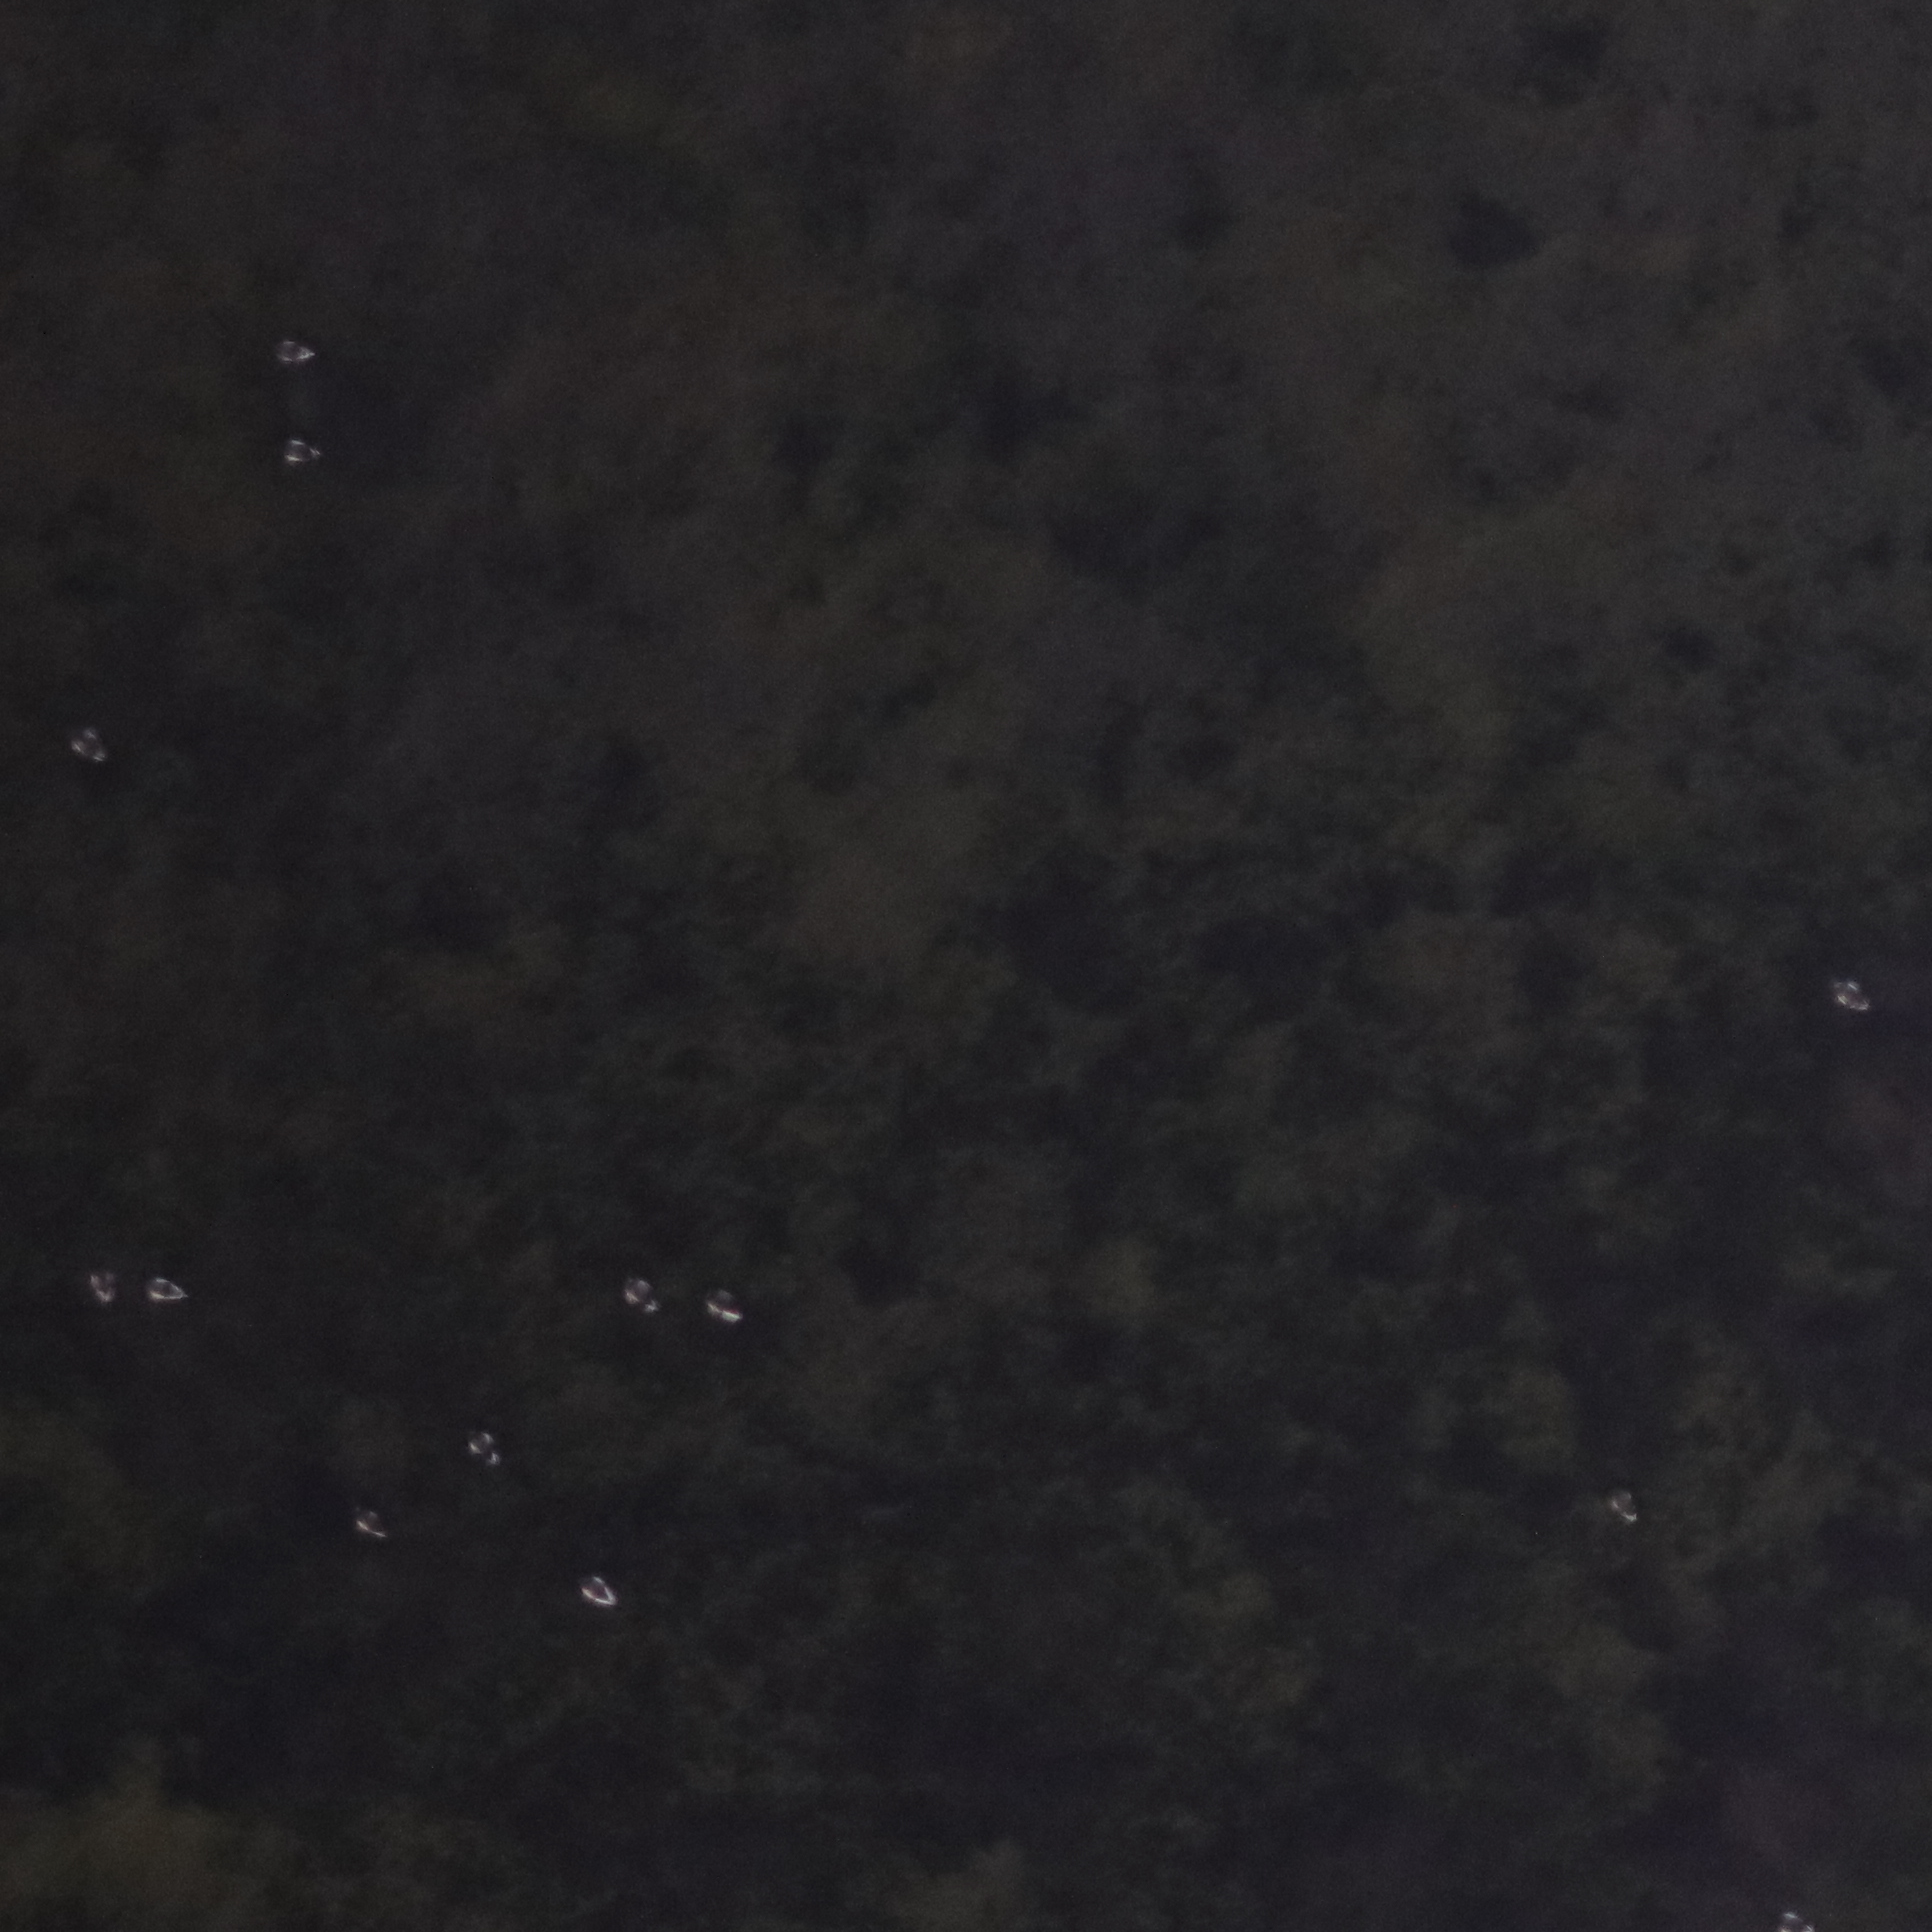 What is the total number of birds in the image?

13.